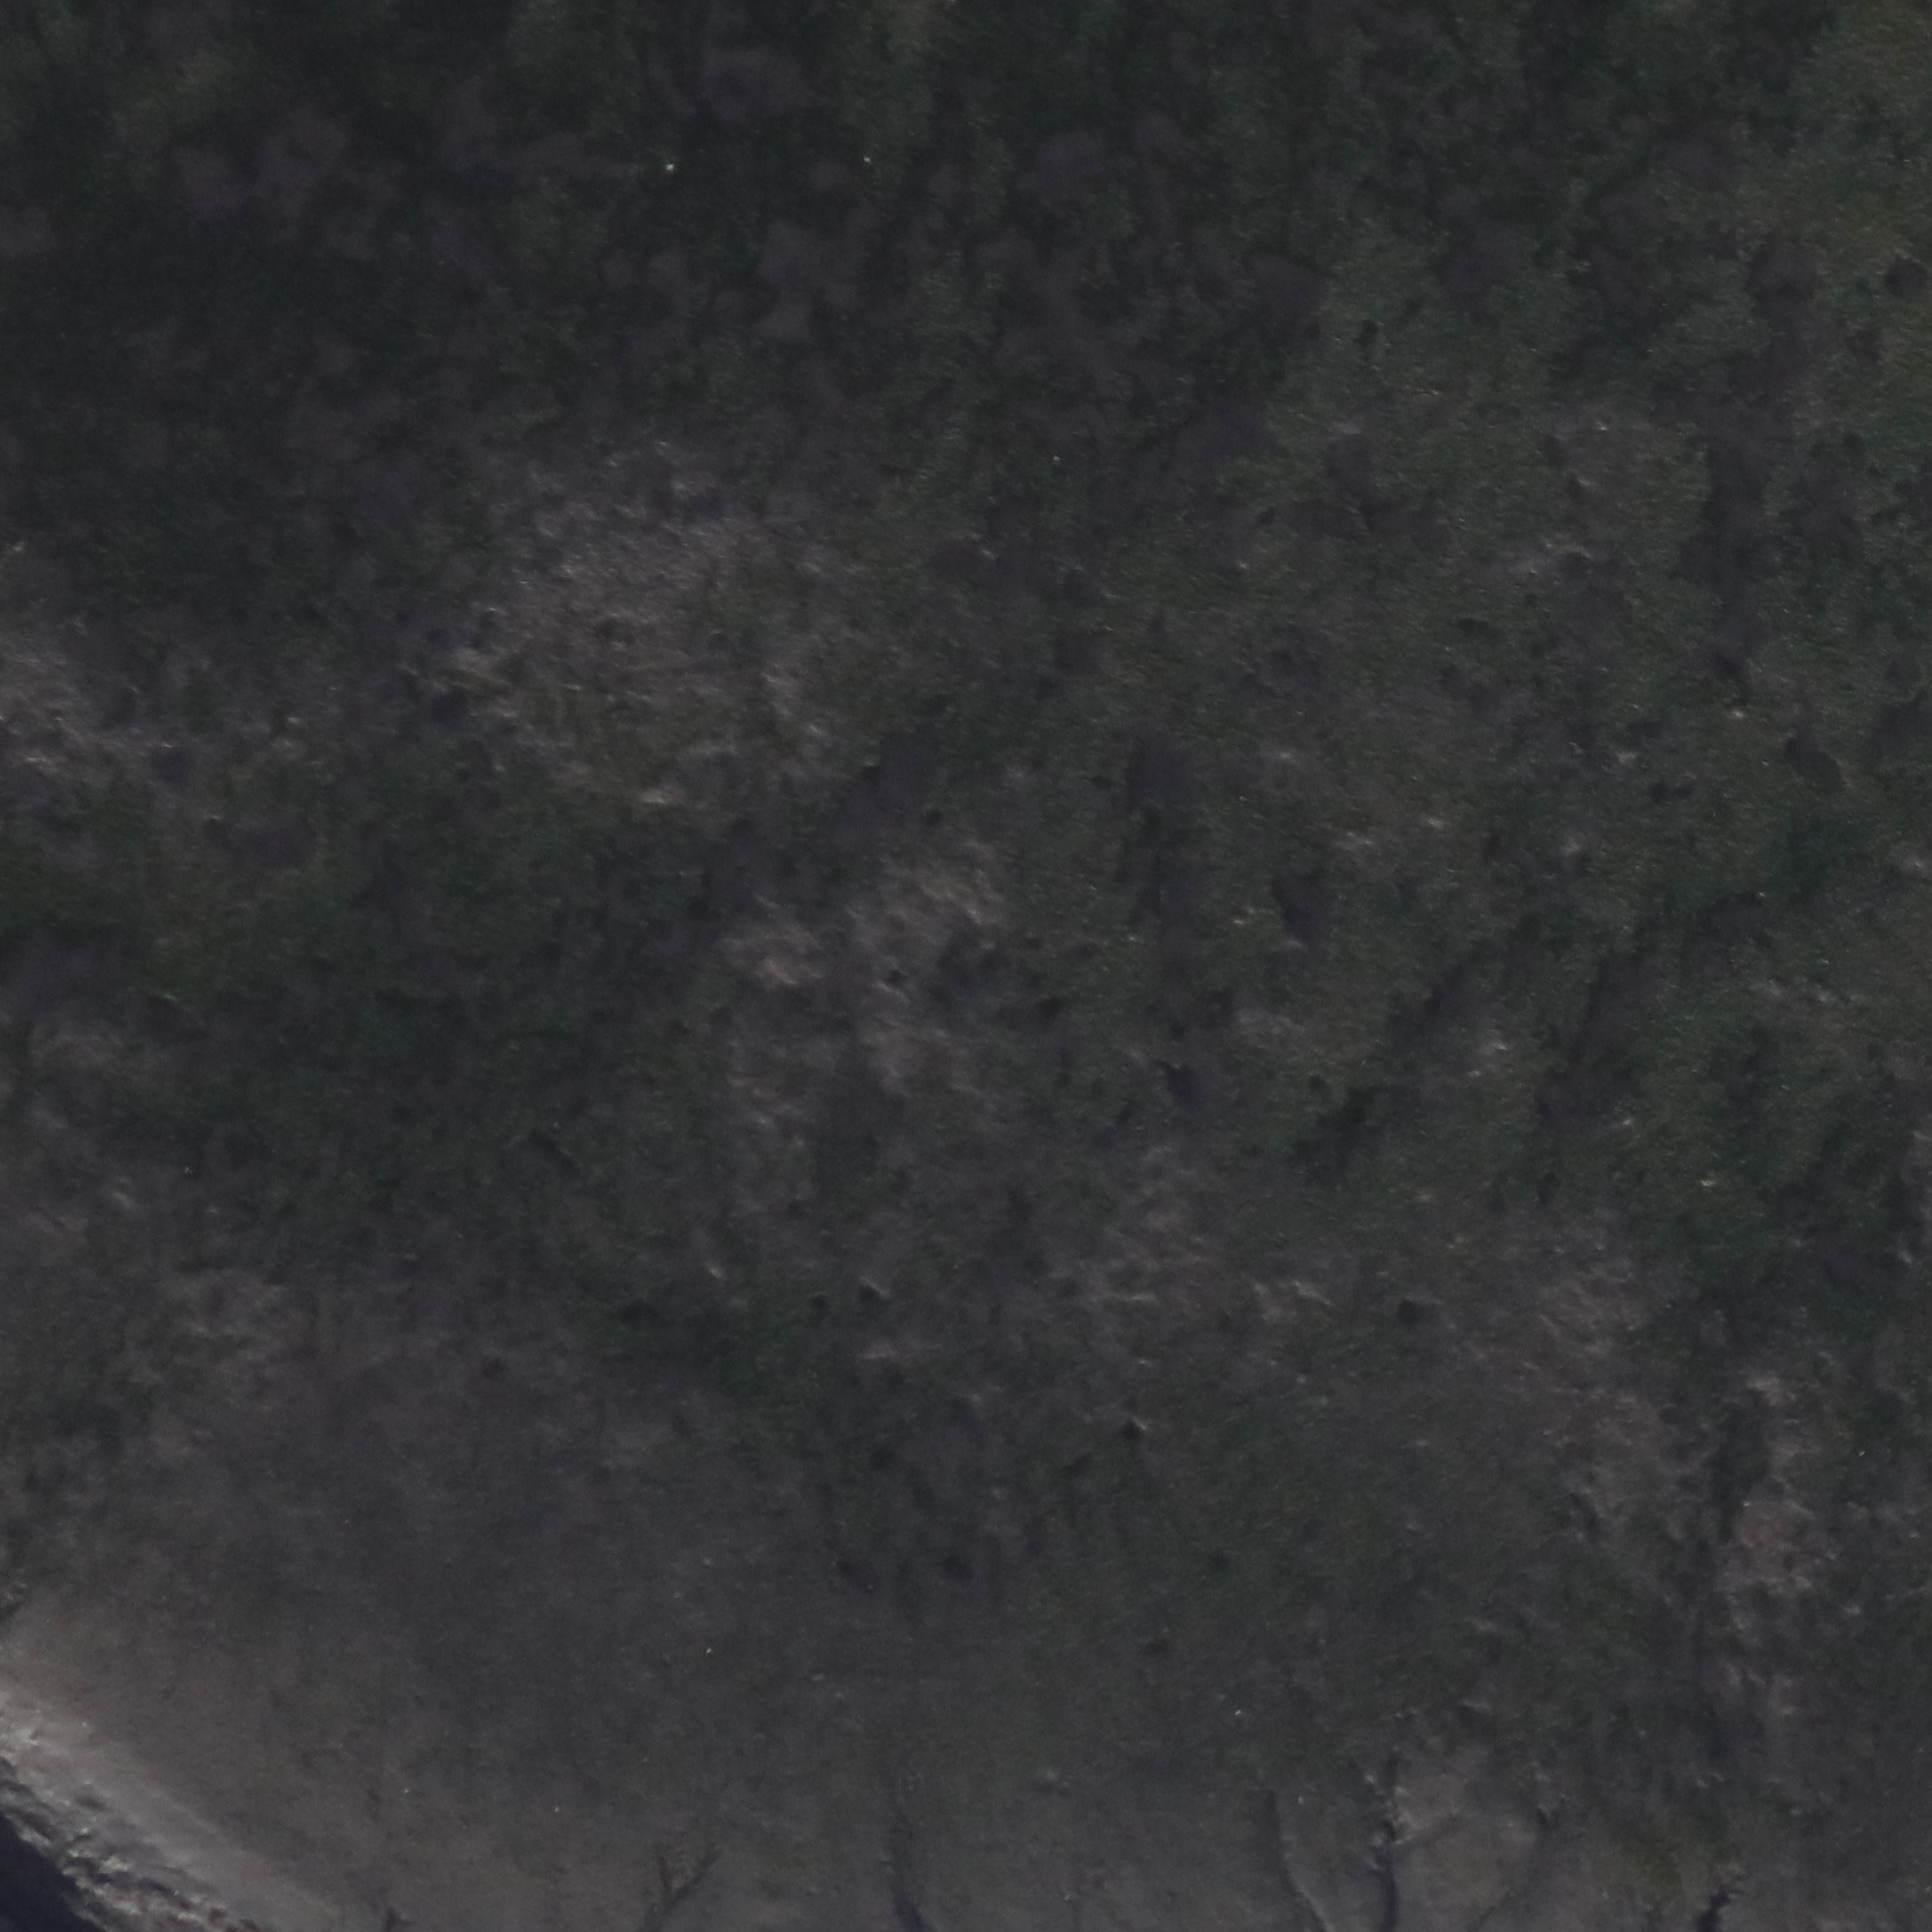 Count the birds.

0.